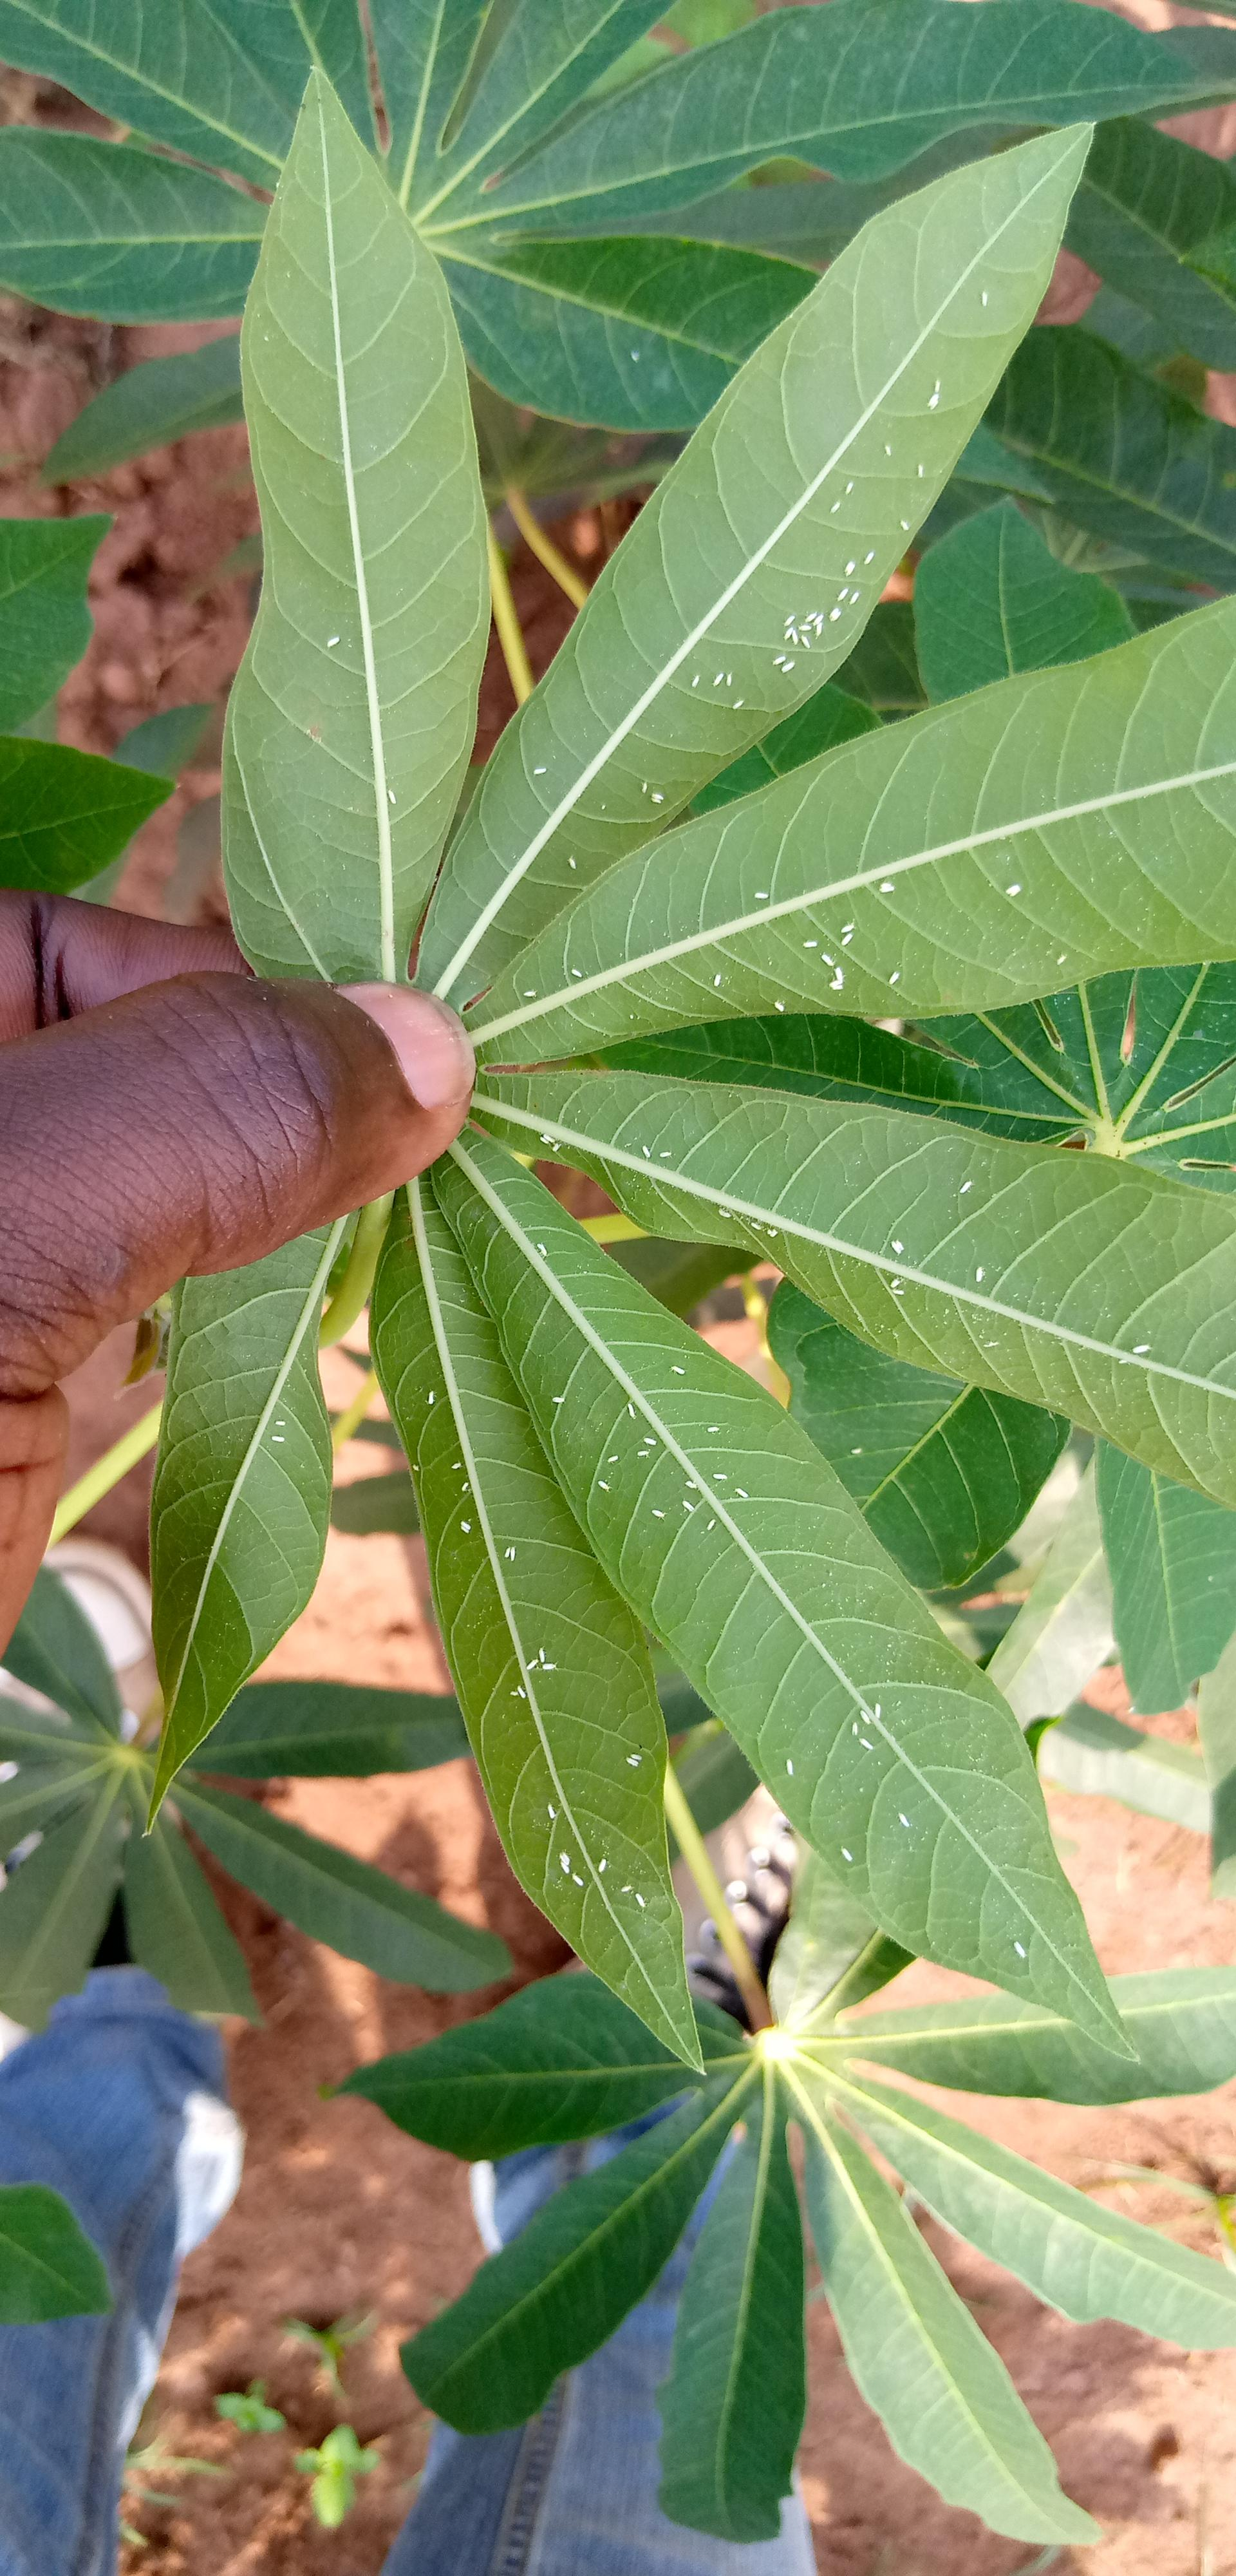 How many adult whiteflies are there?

101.